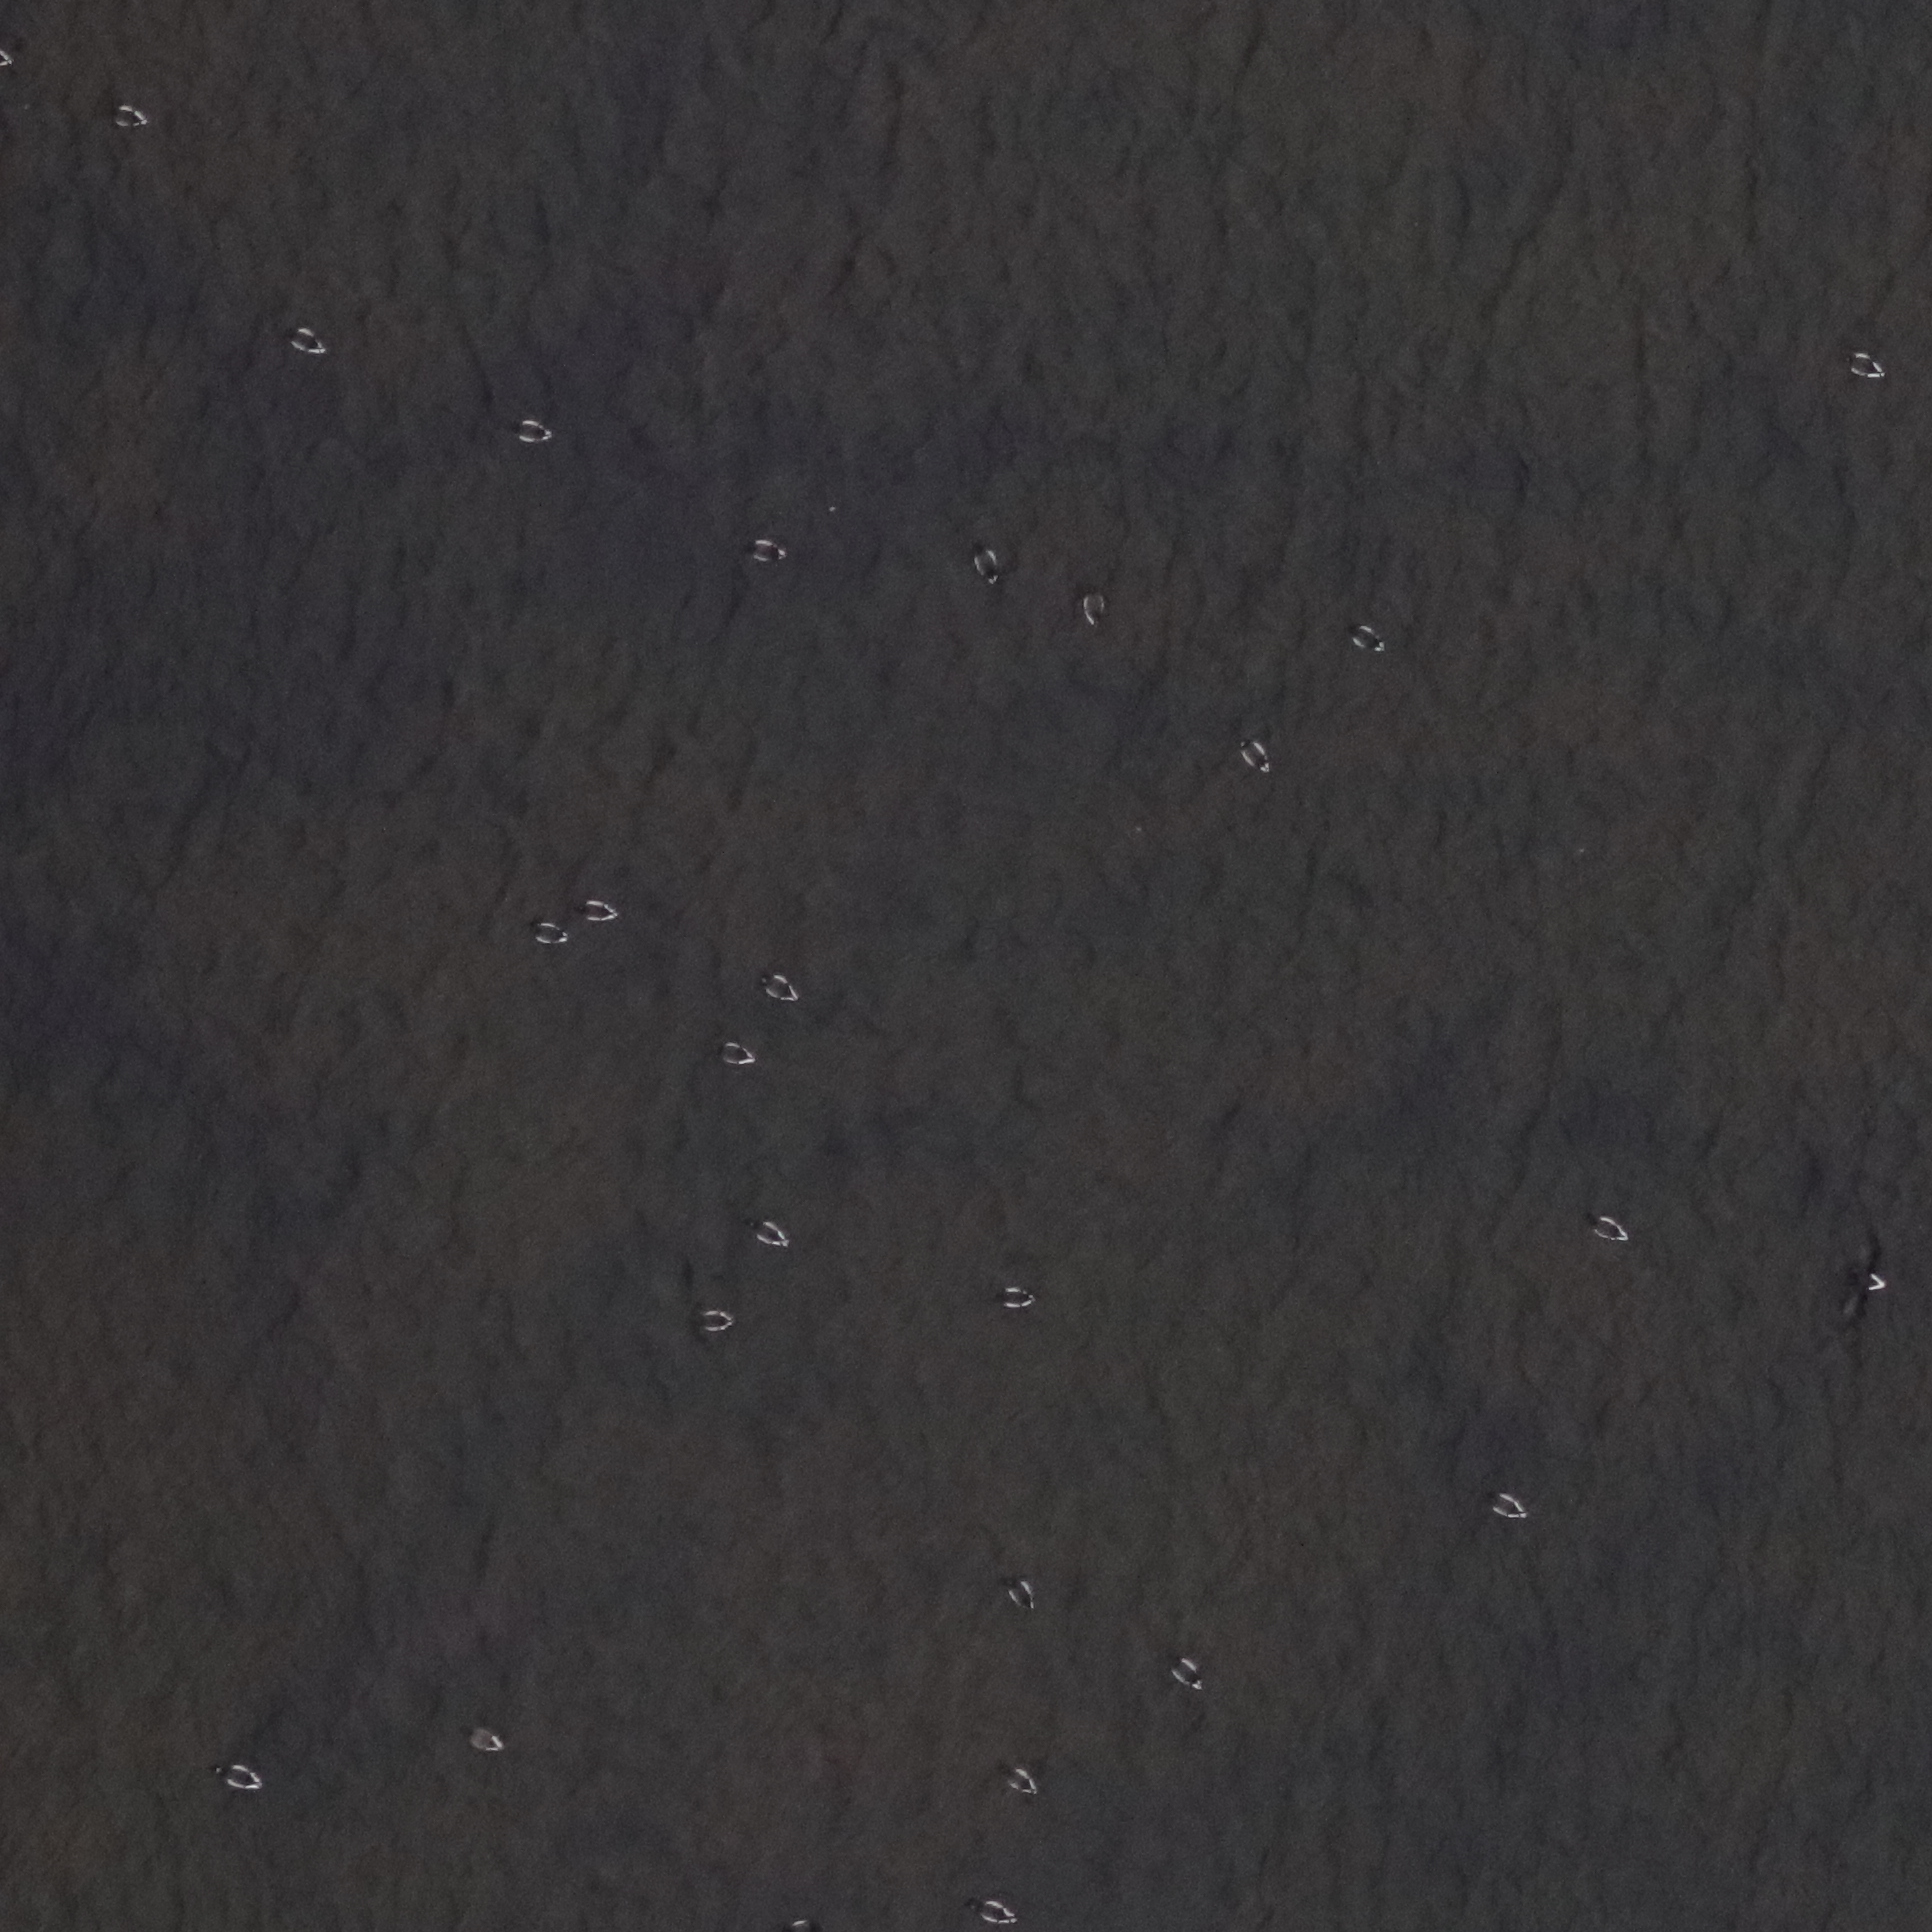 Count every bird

26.